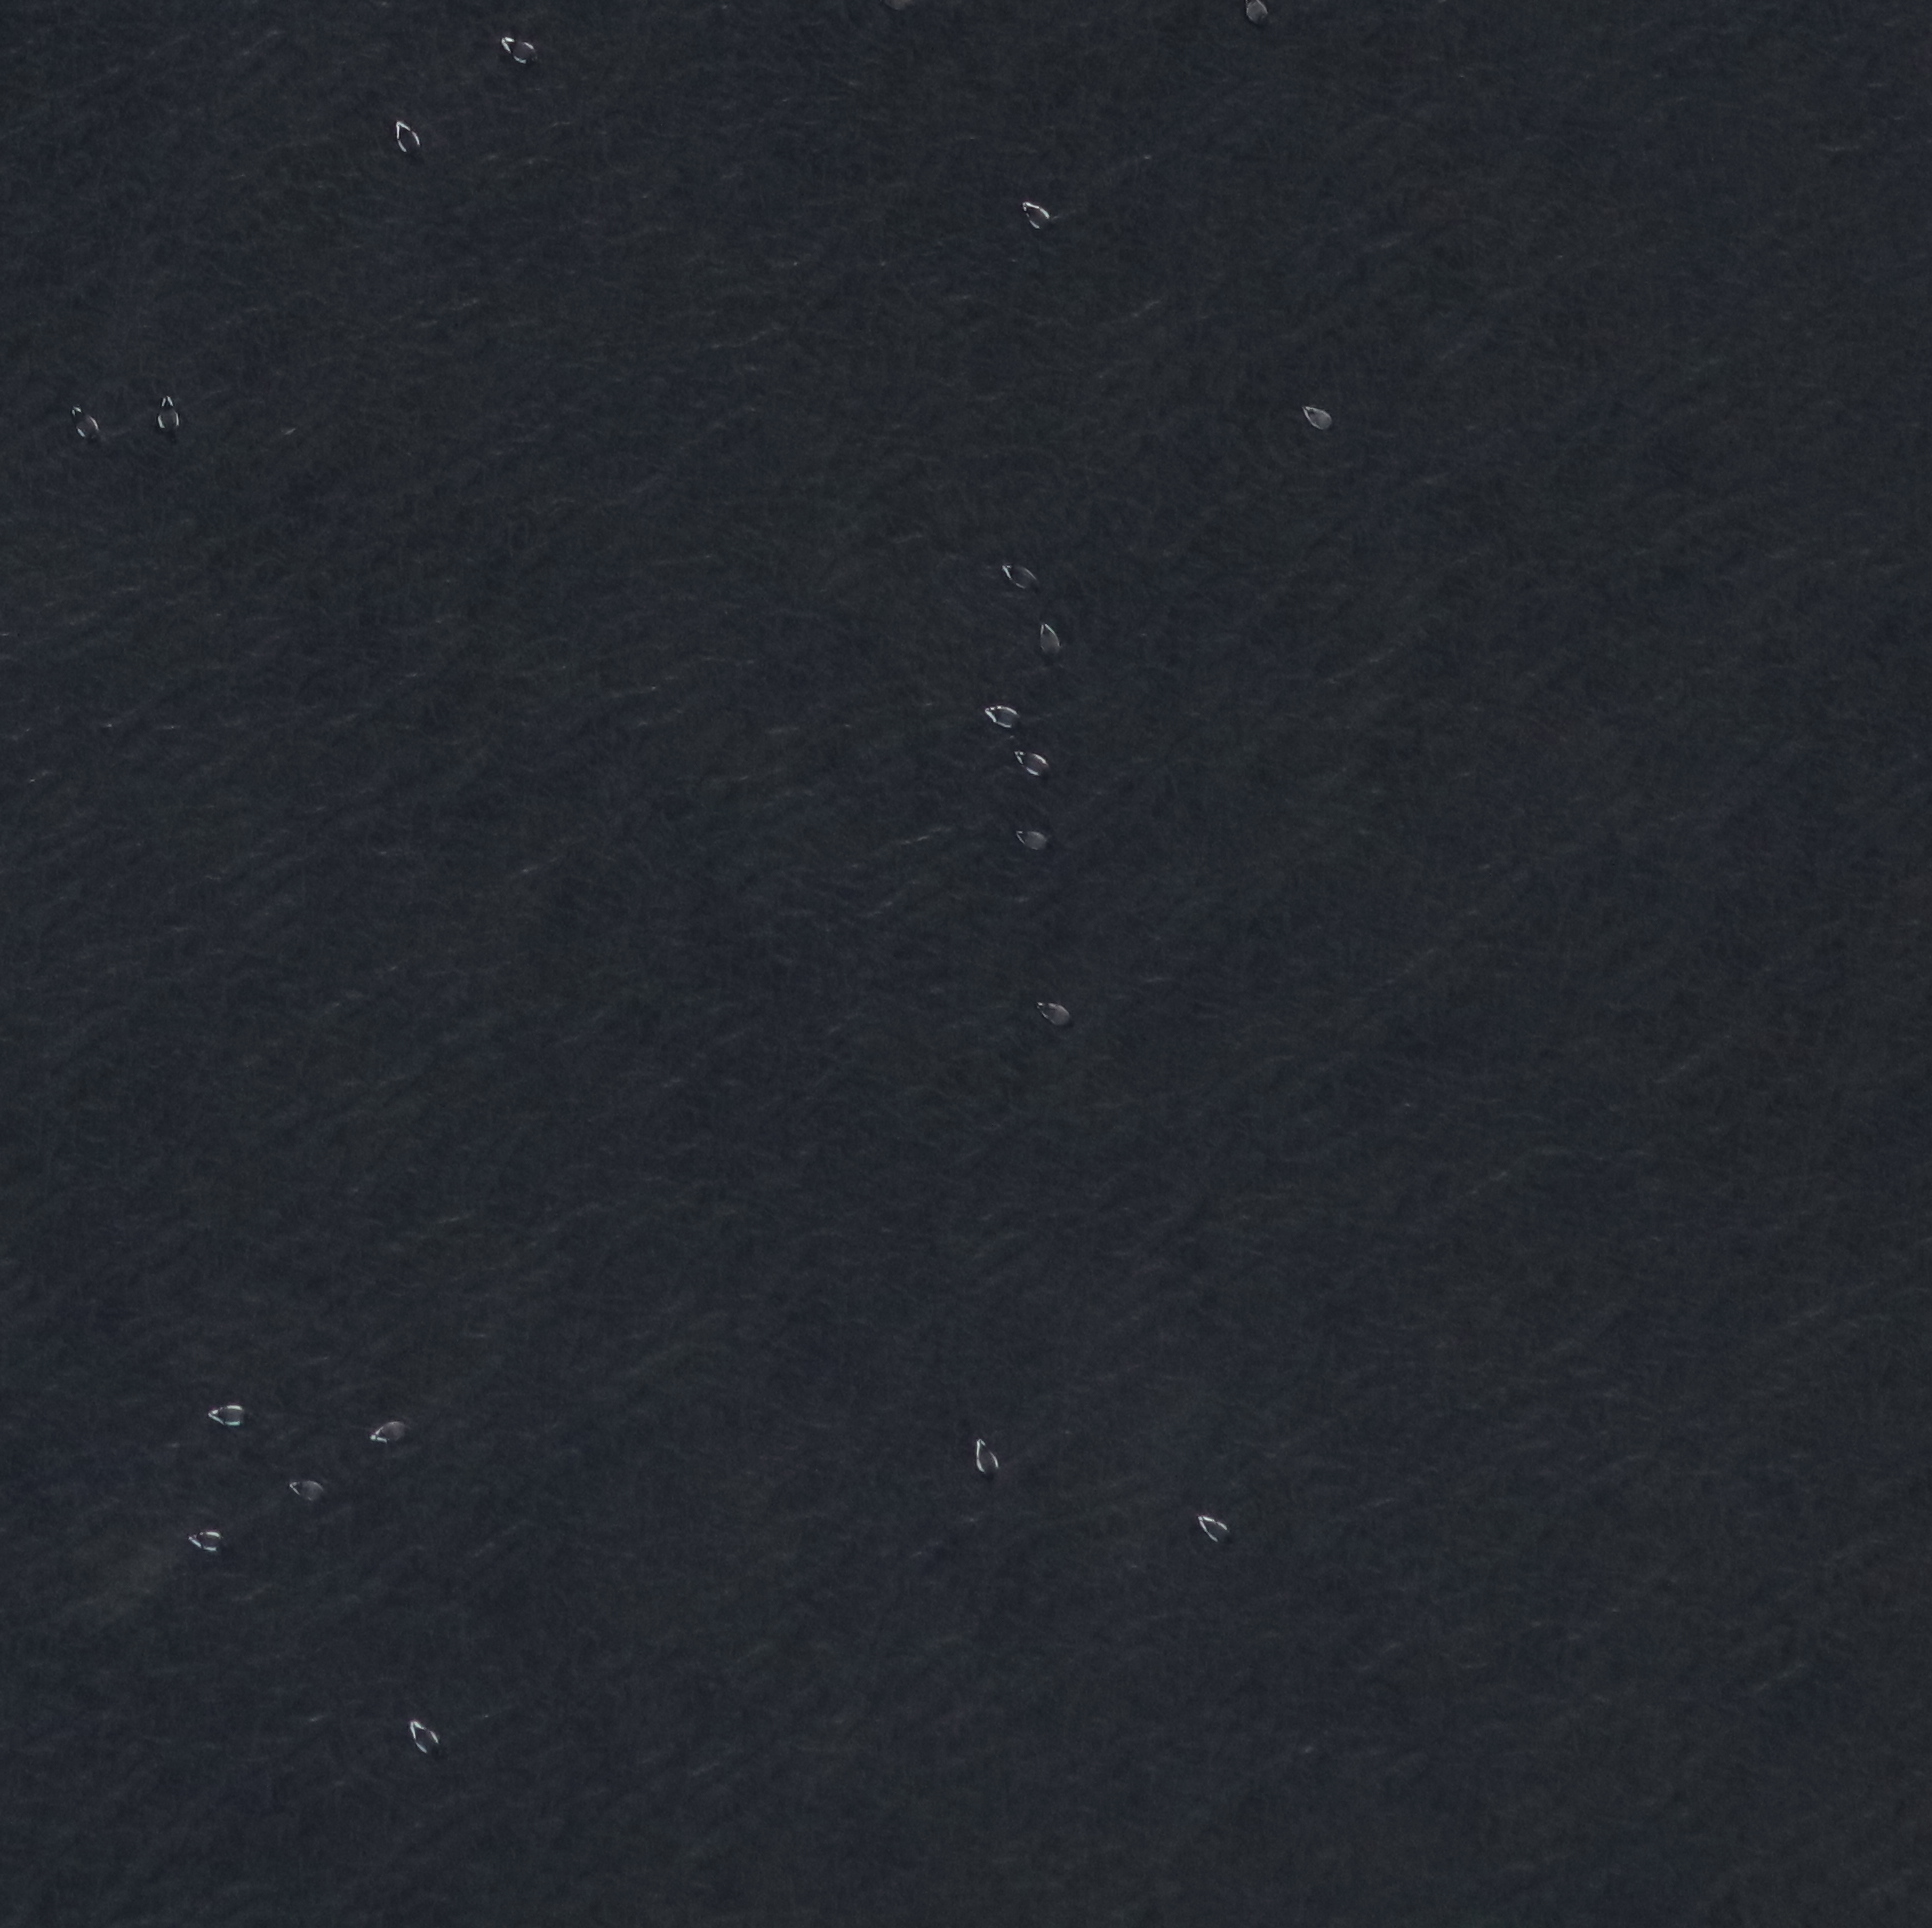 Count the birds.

21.